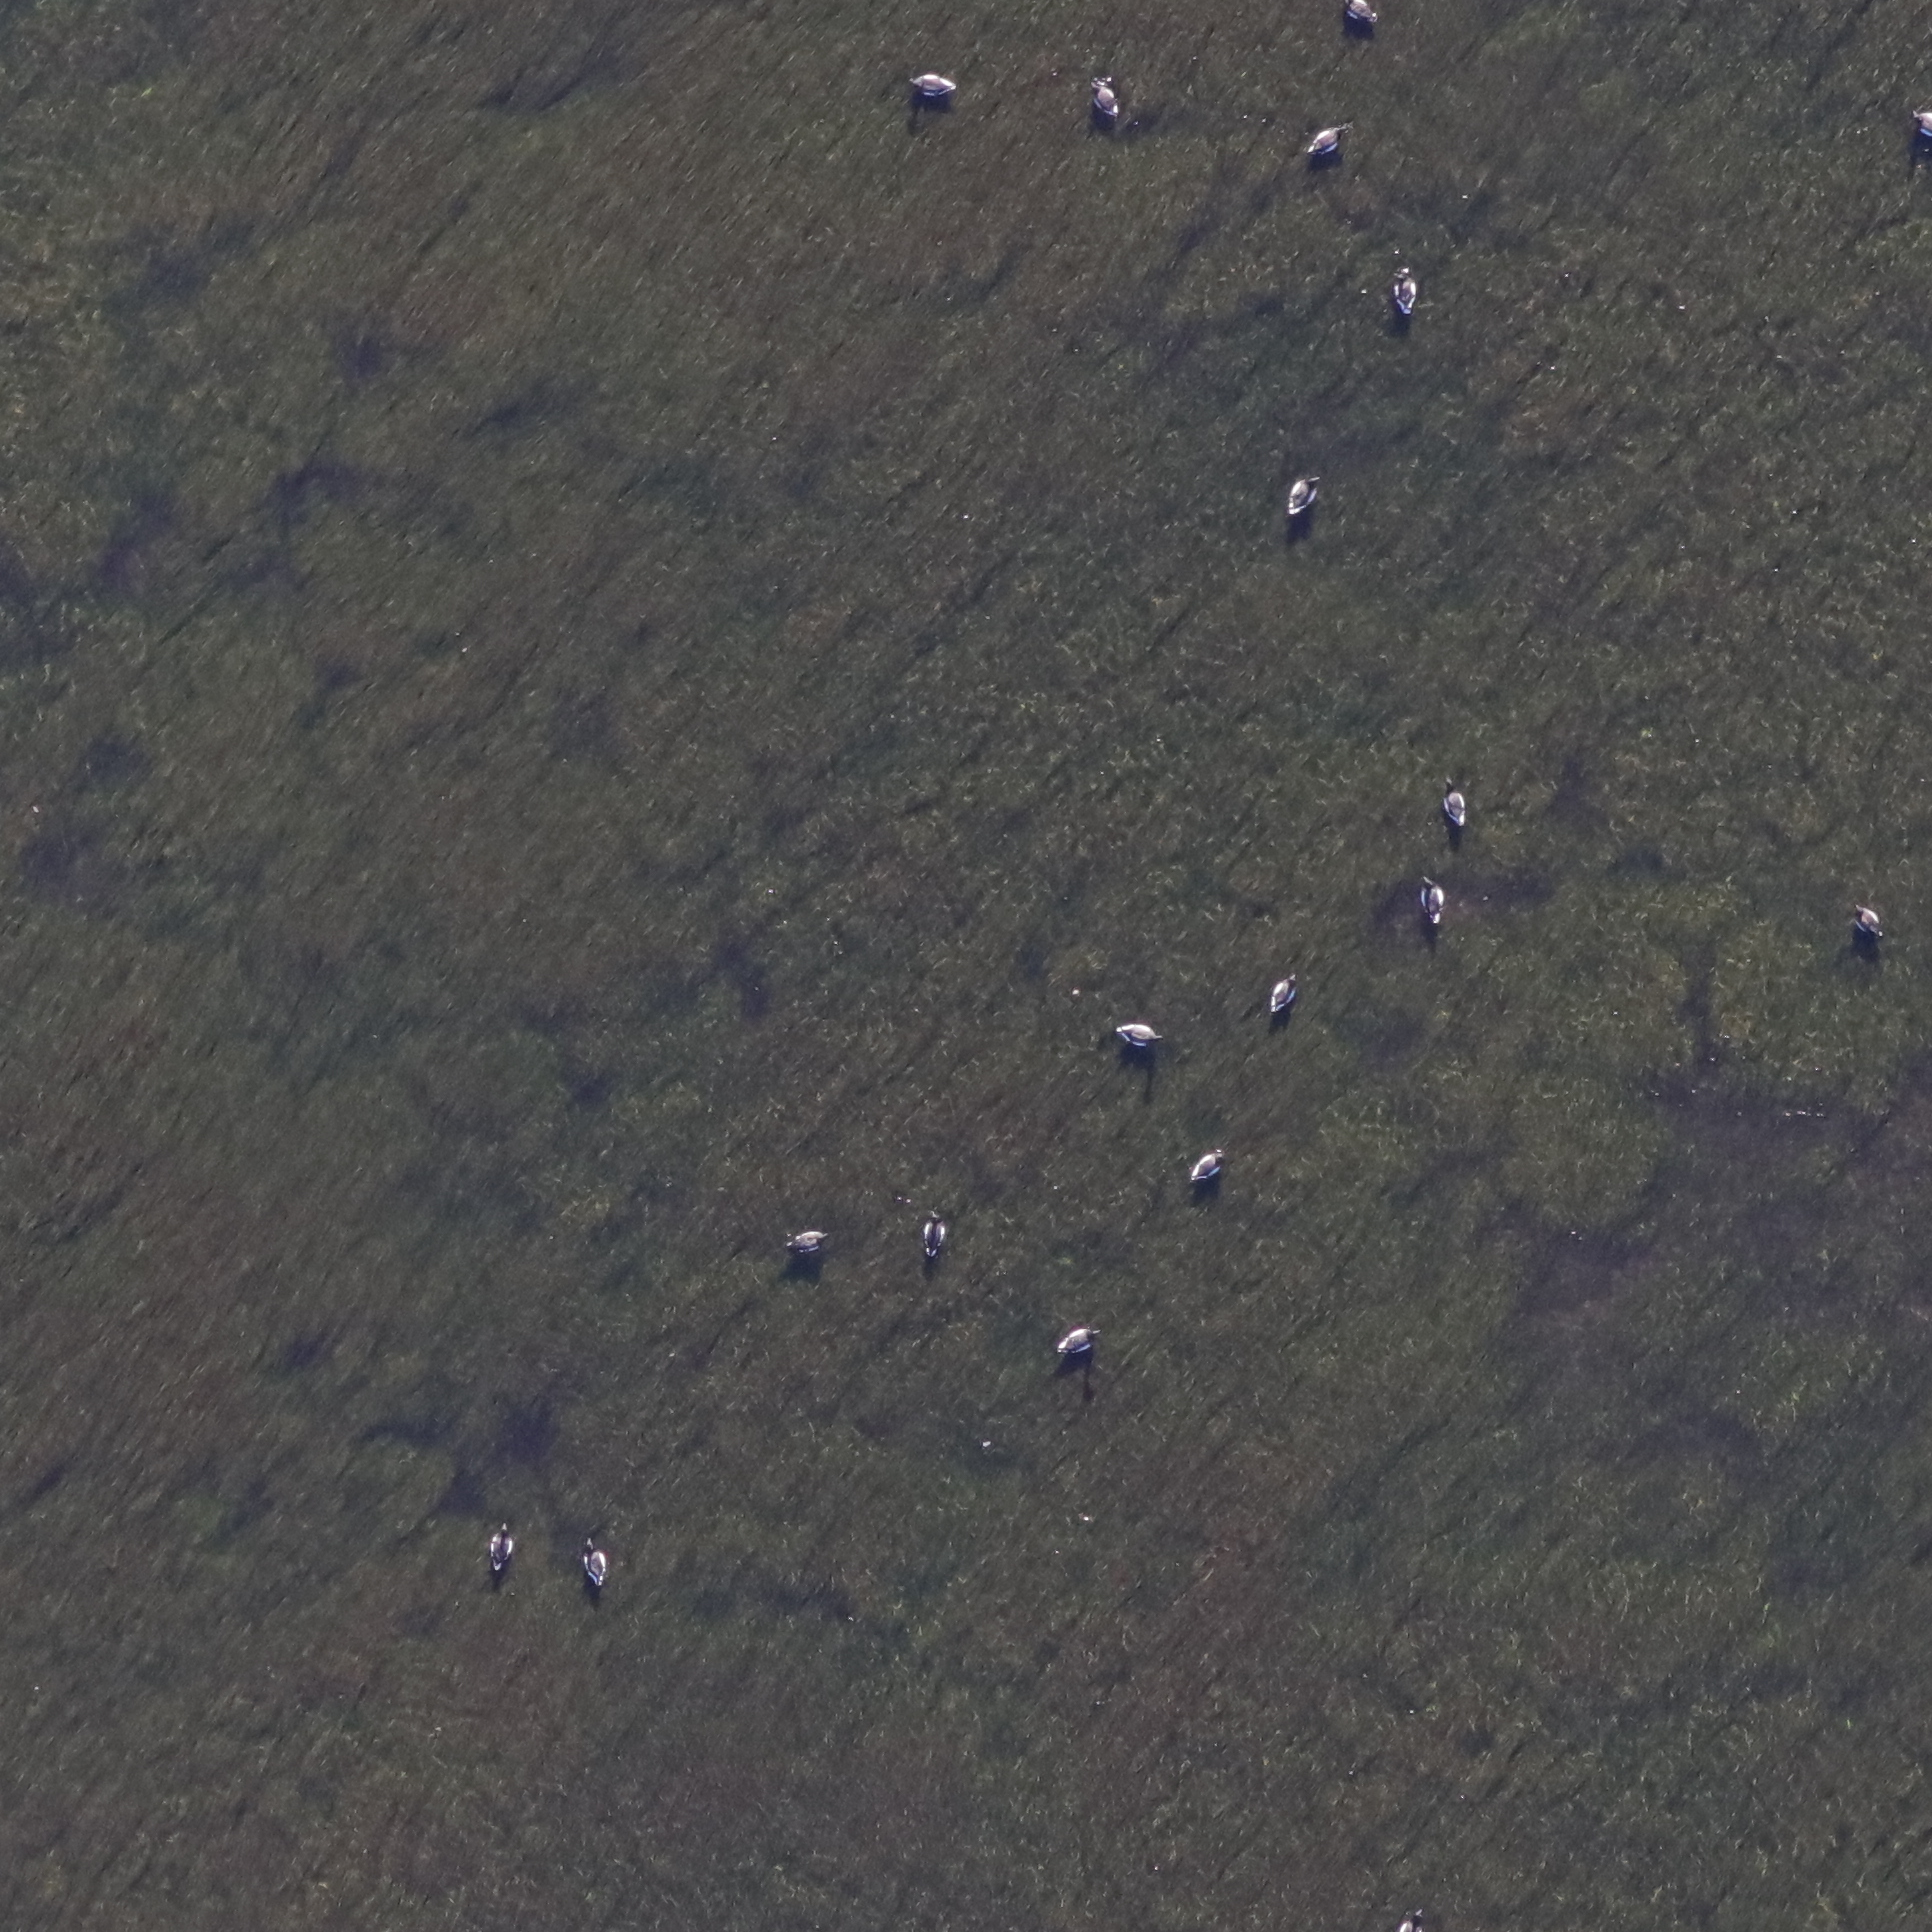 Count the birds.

17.